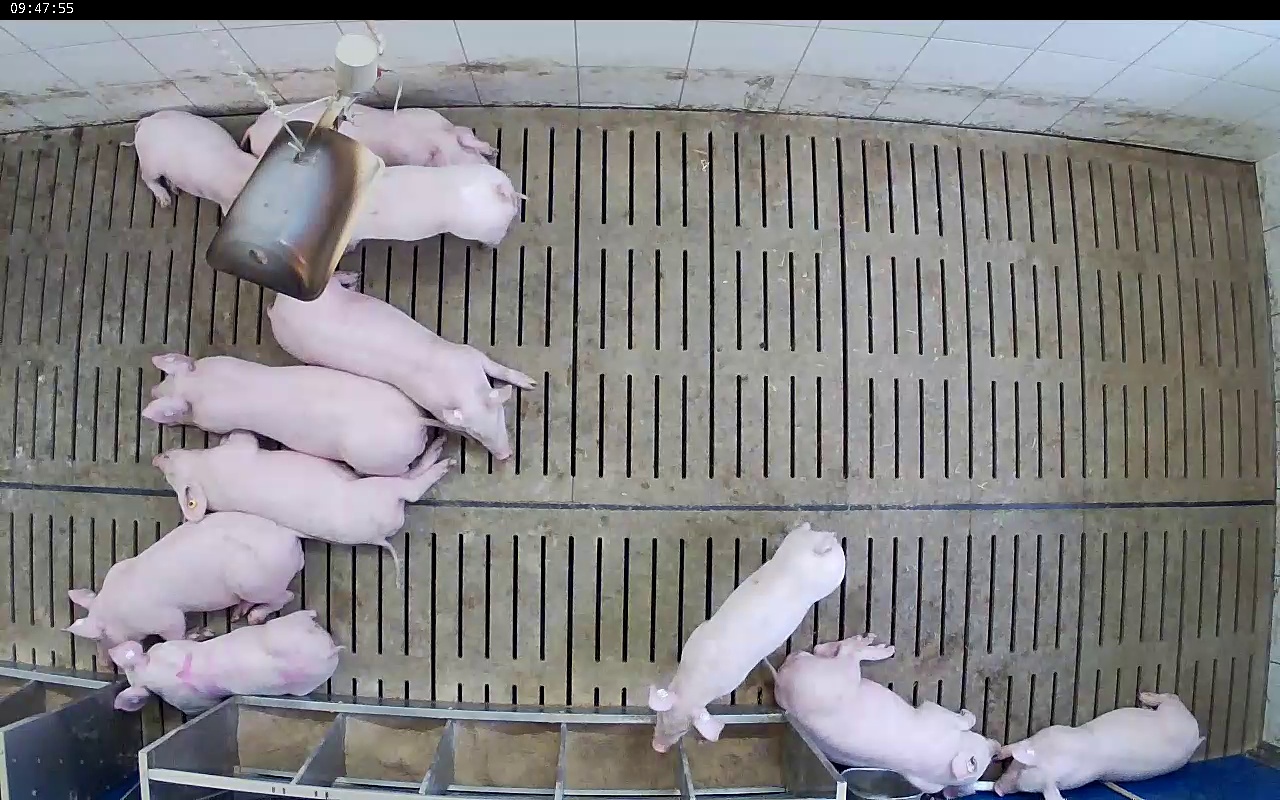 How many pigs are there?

11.